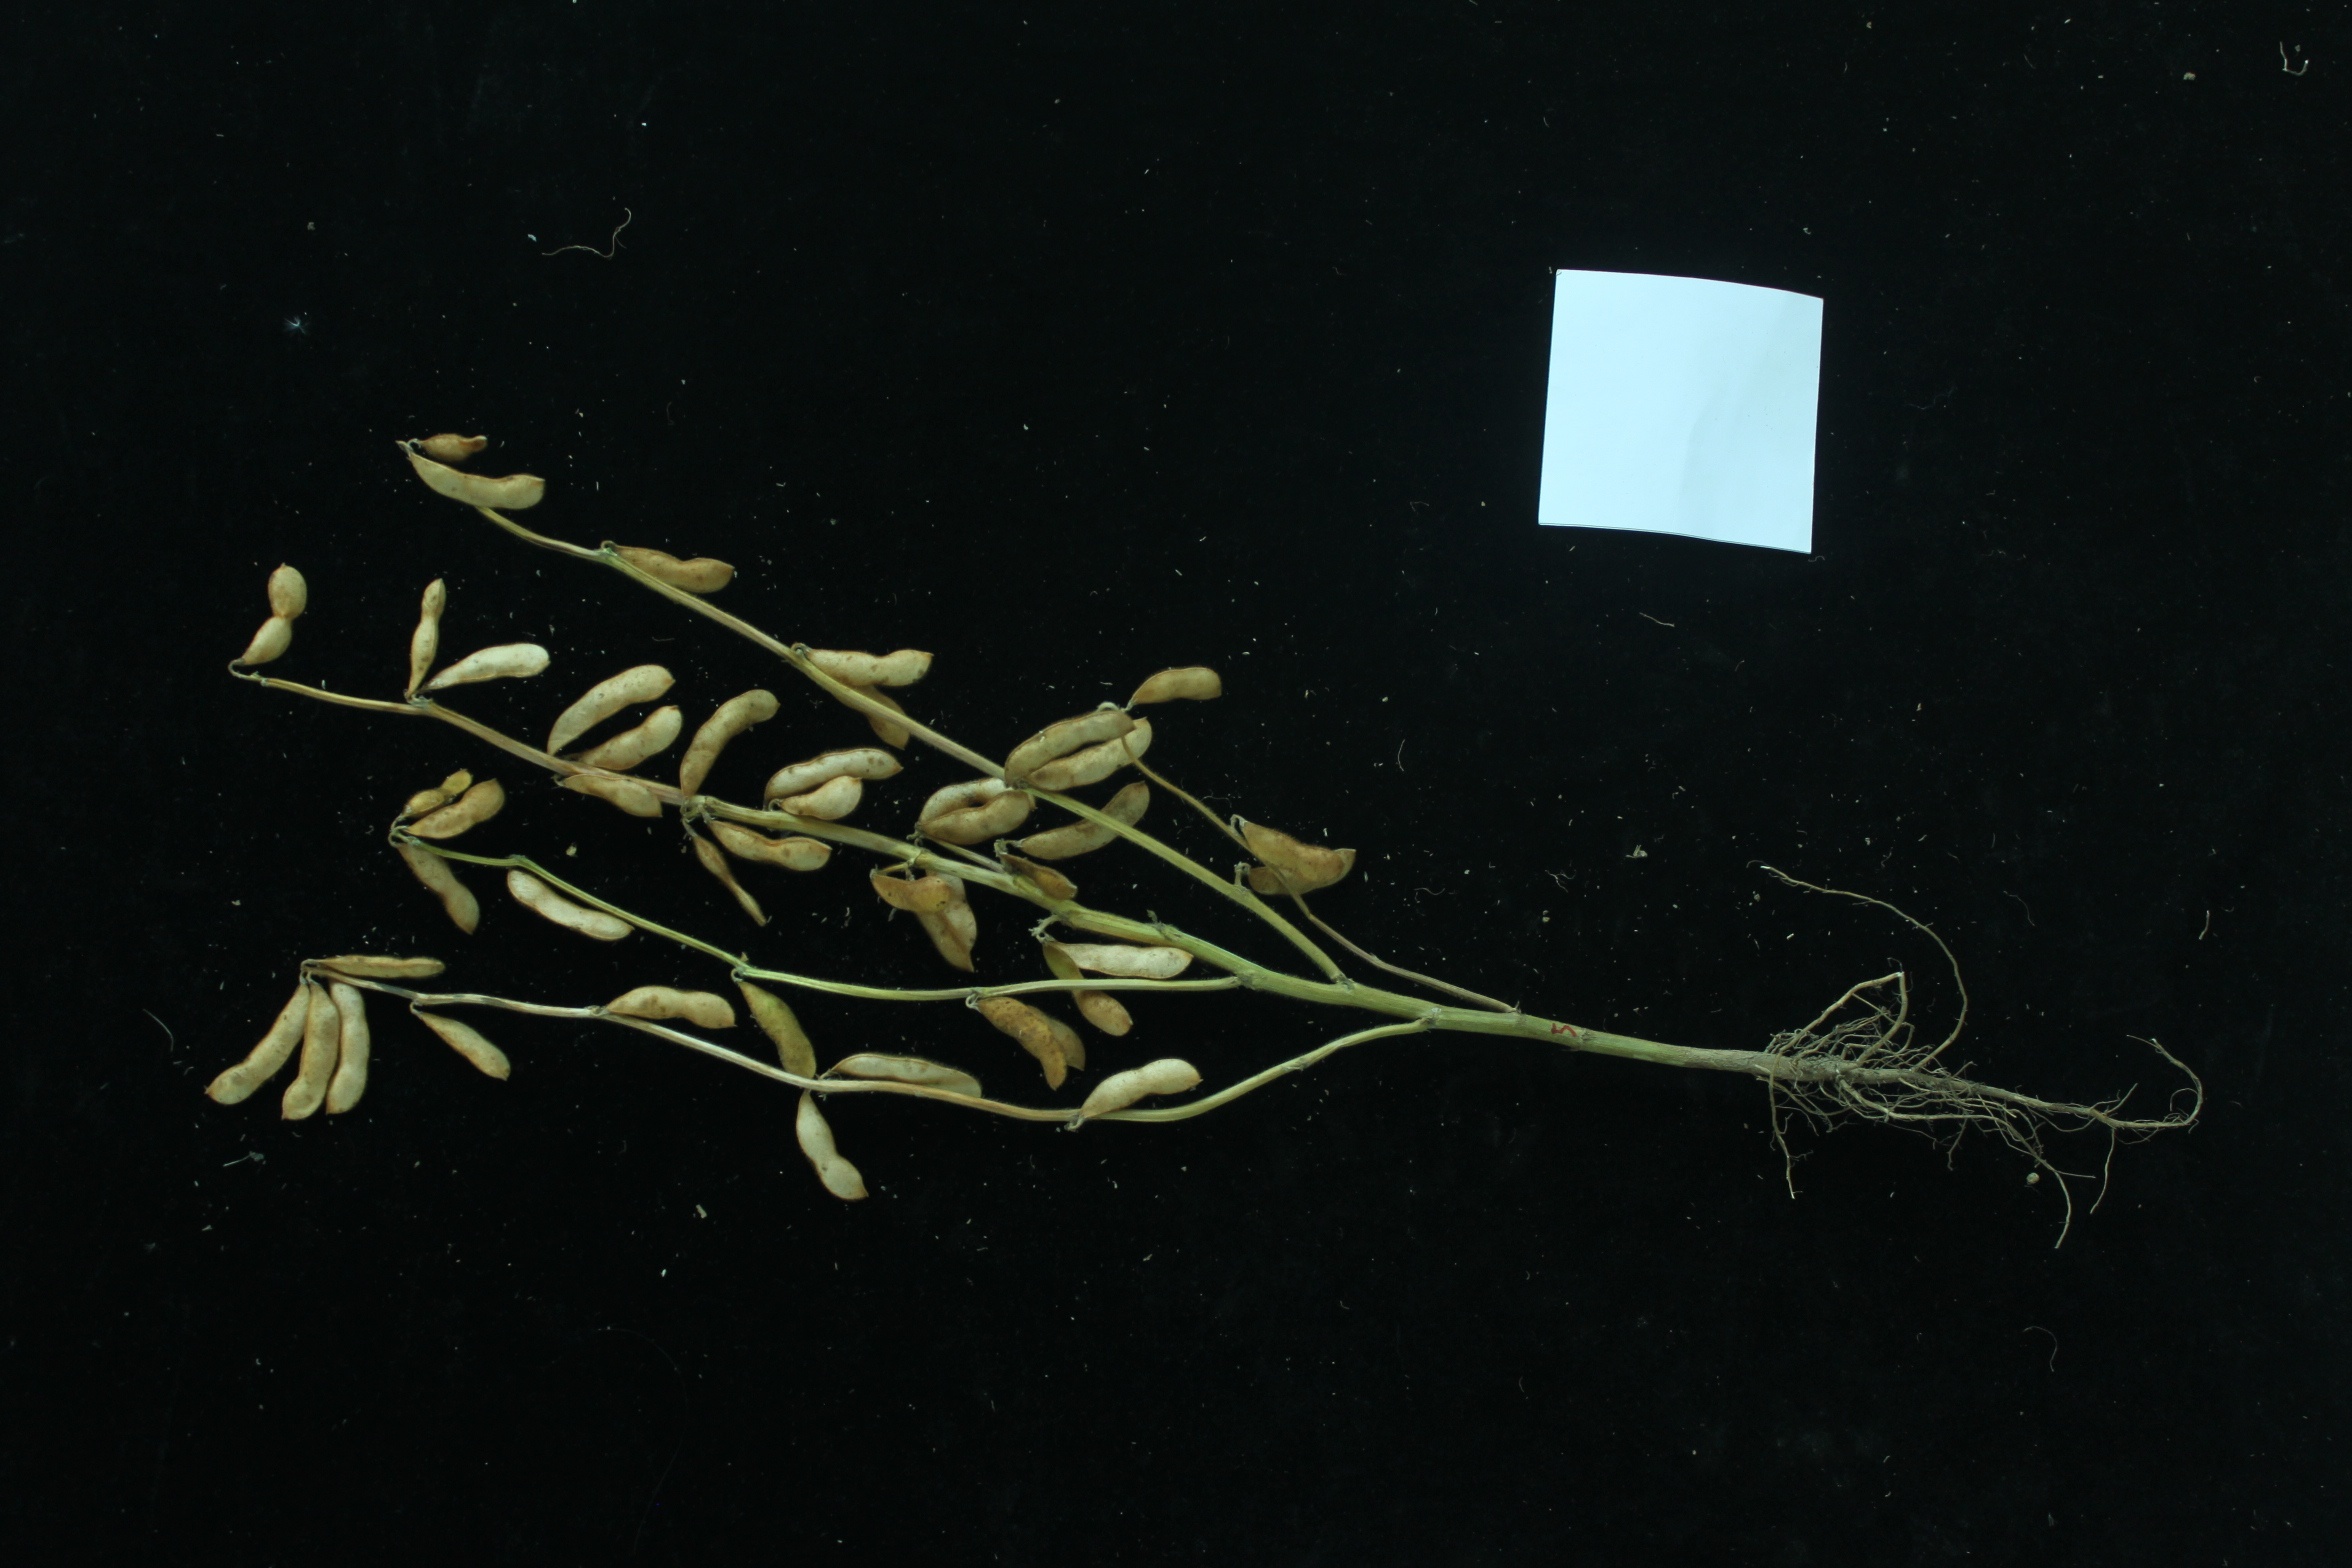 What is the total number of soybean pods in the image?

46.